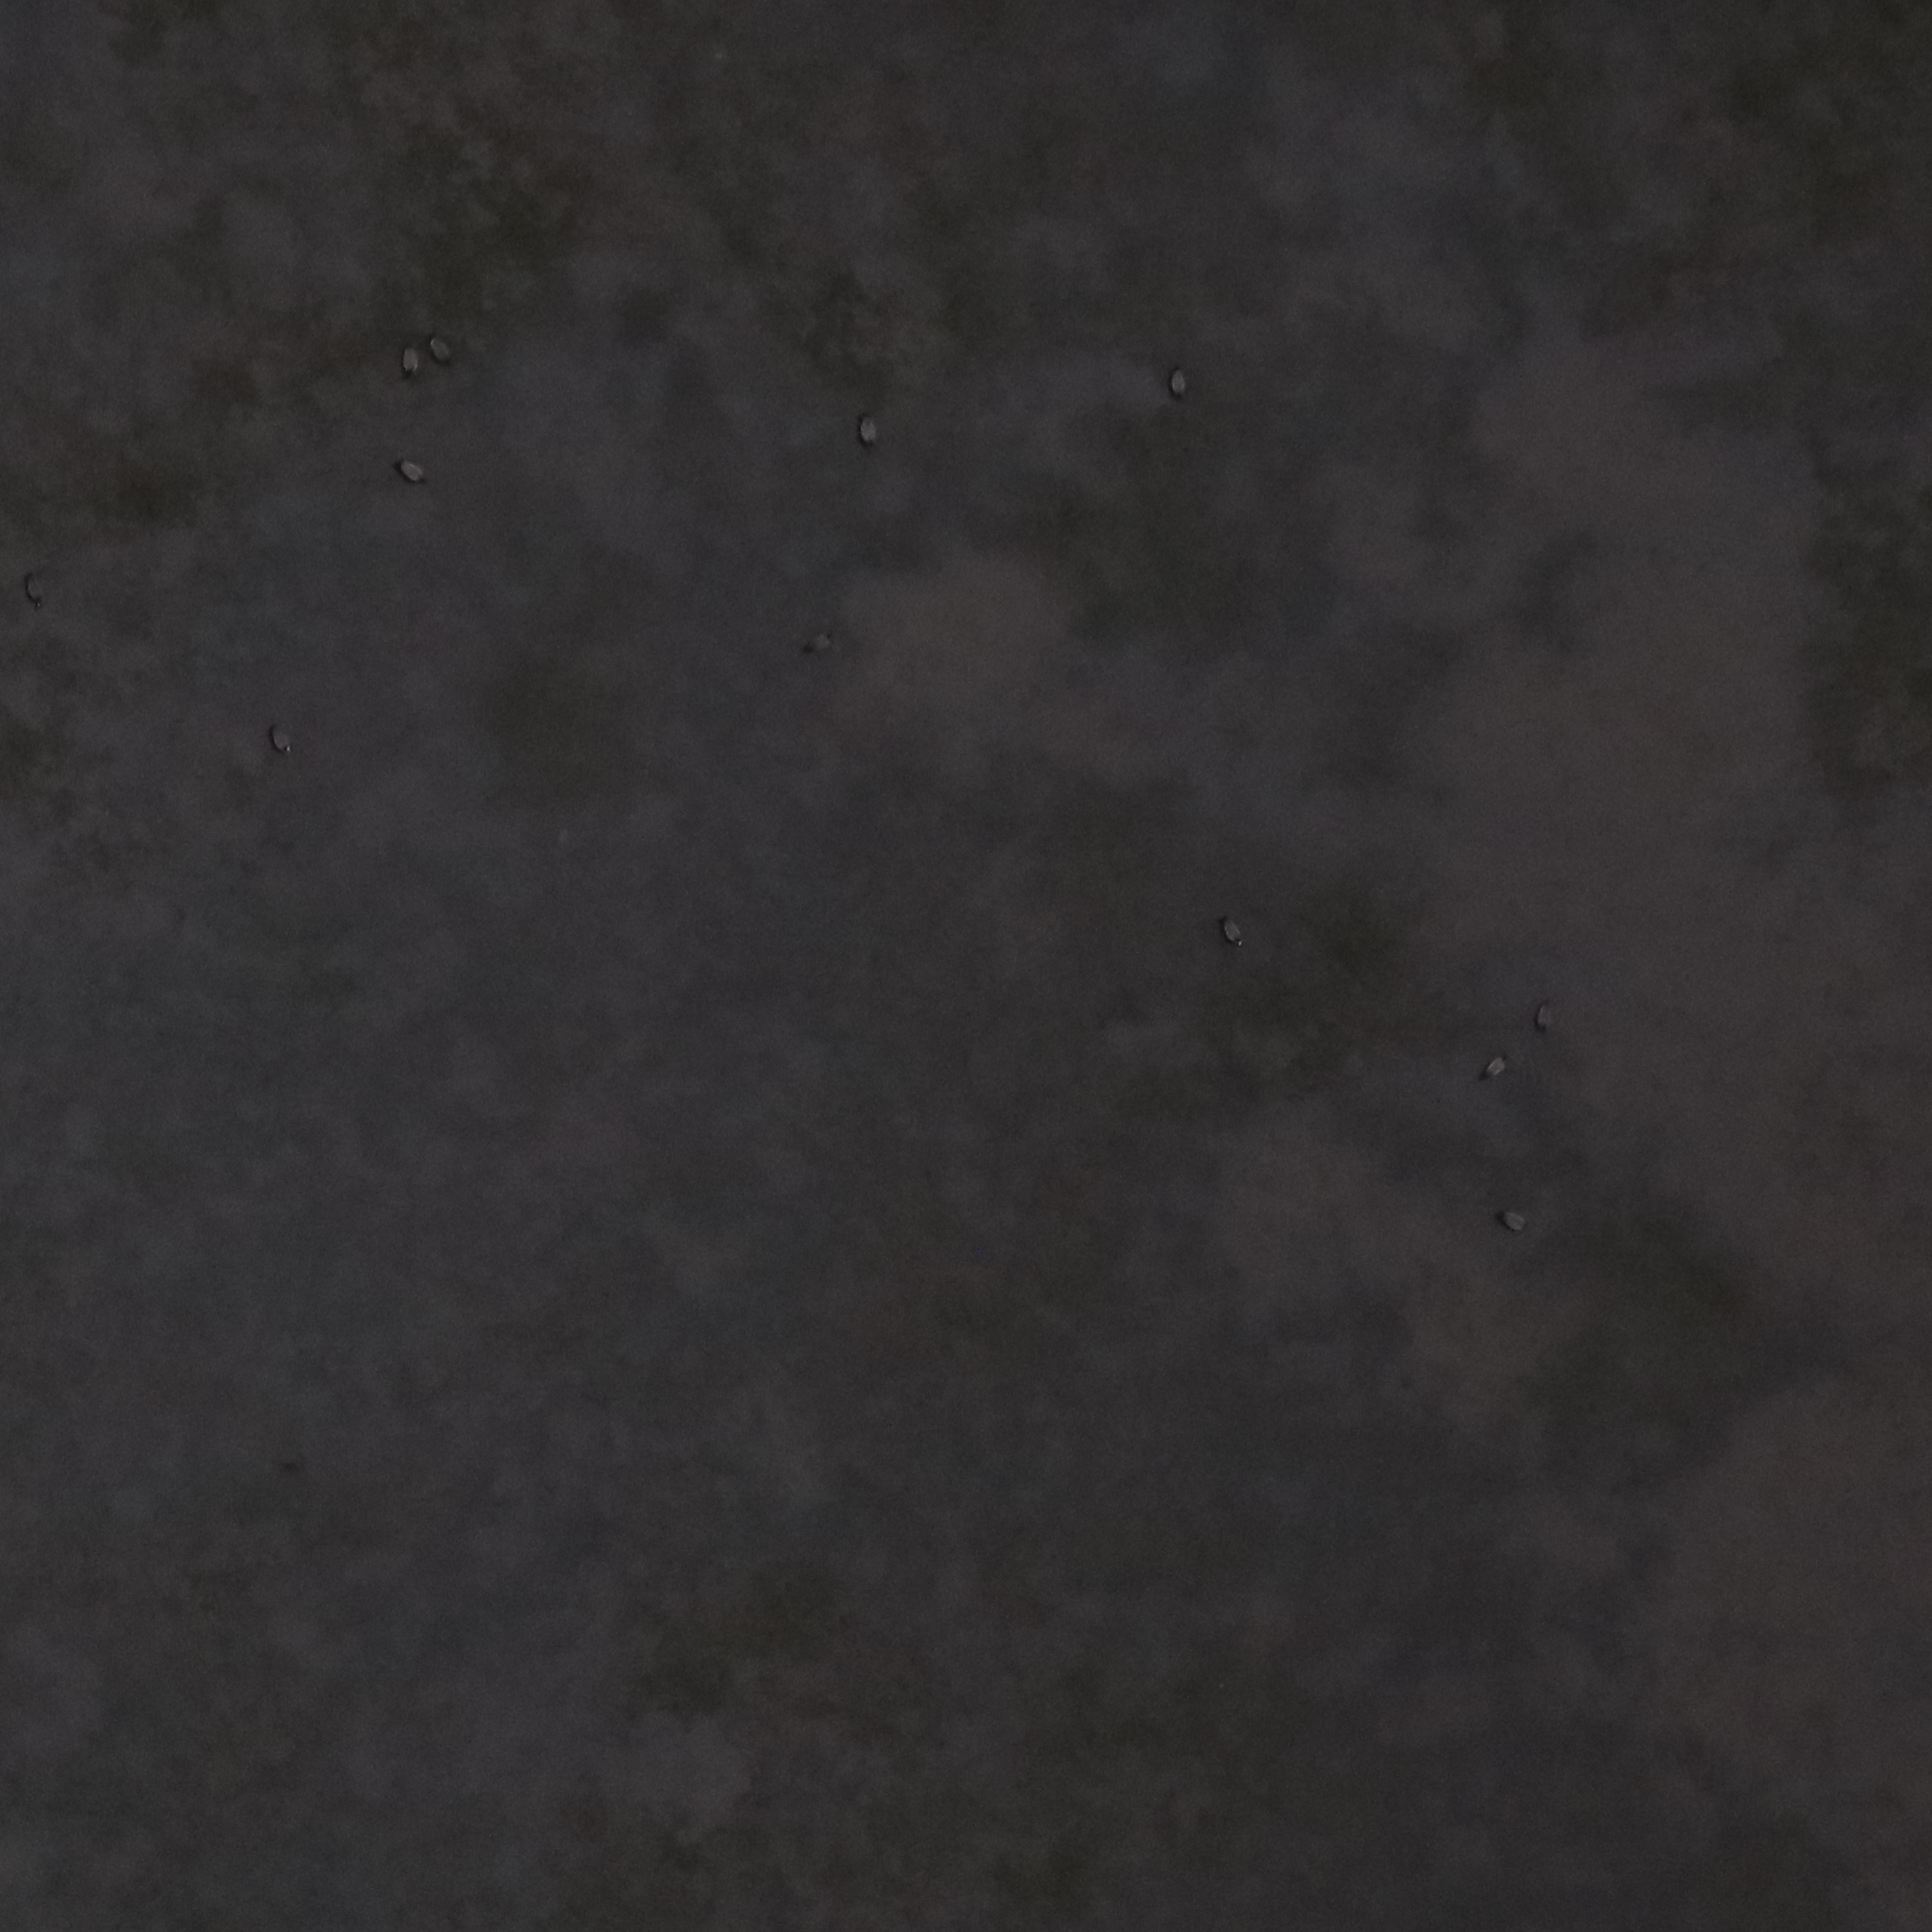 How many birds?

12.